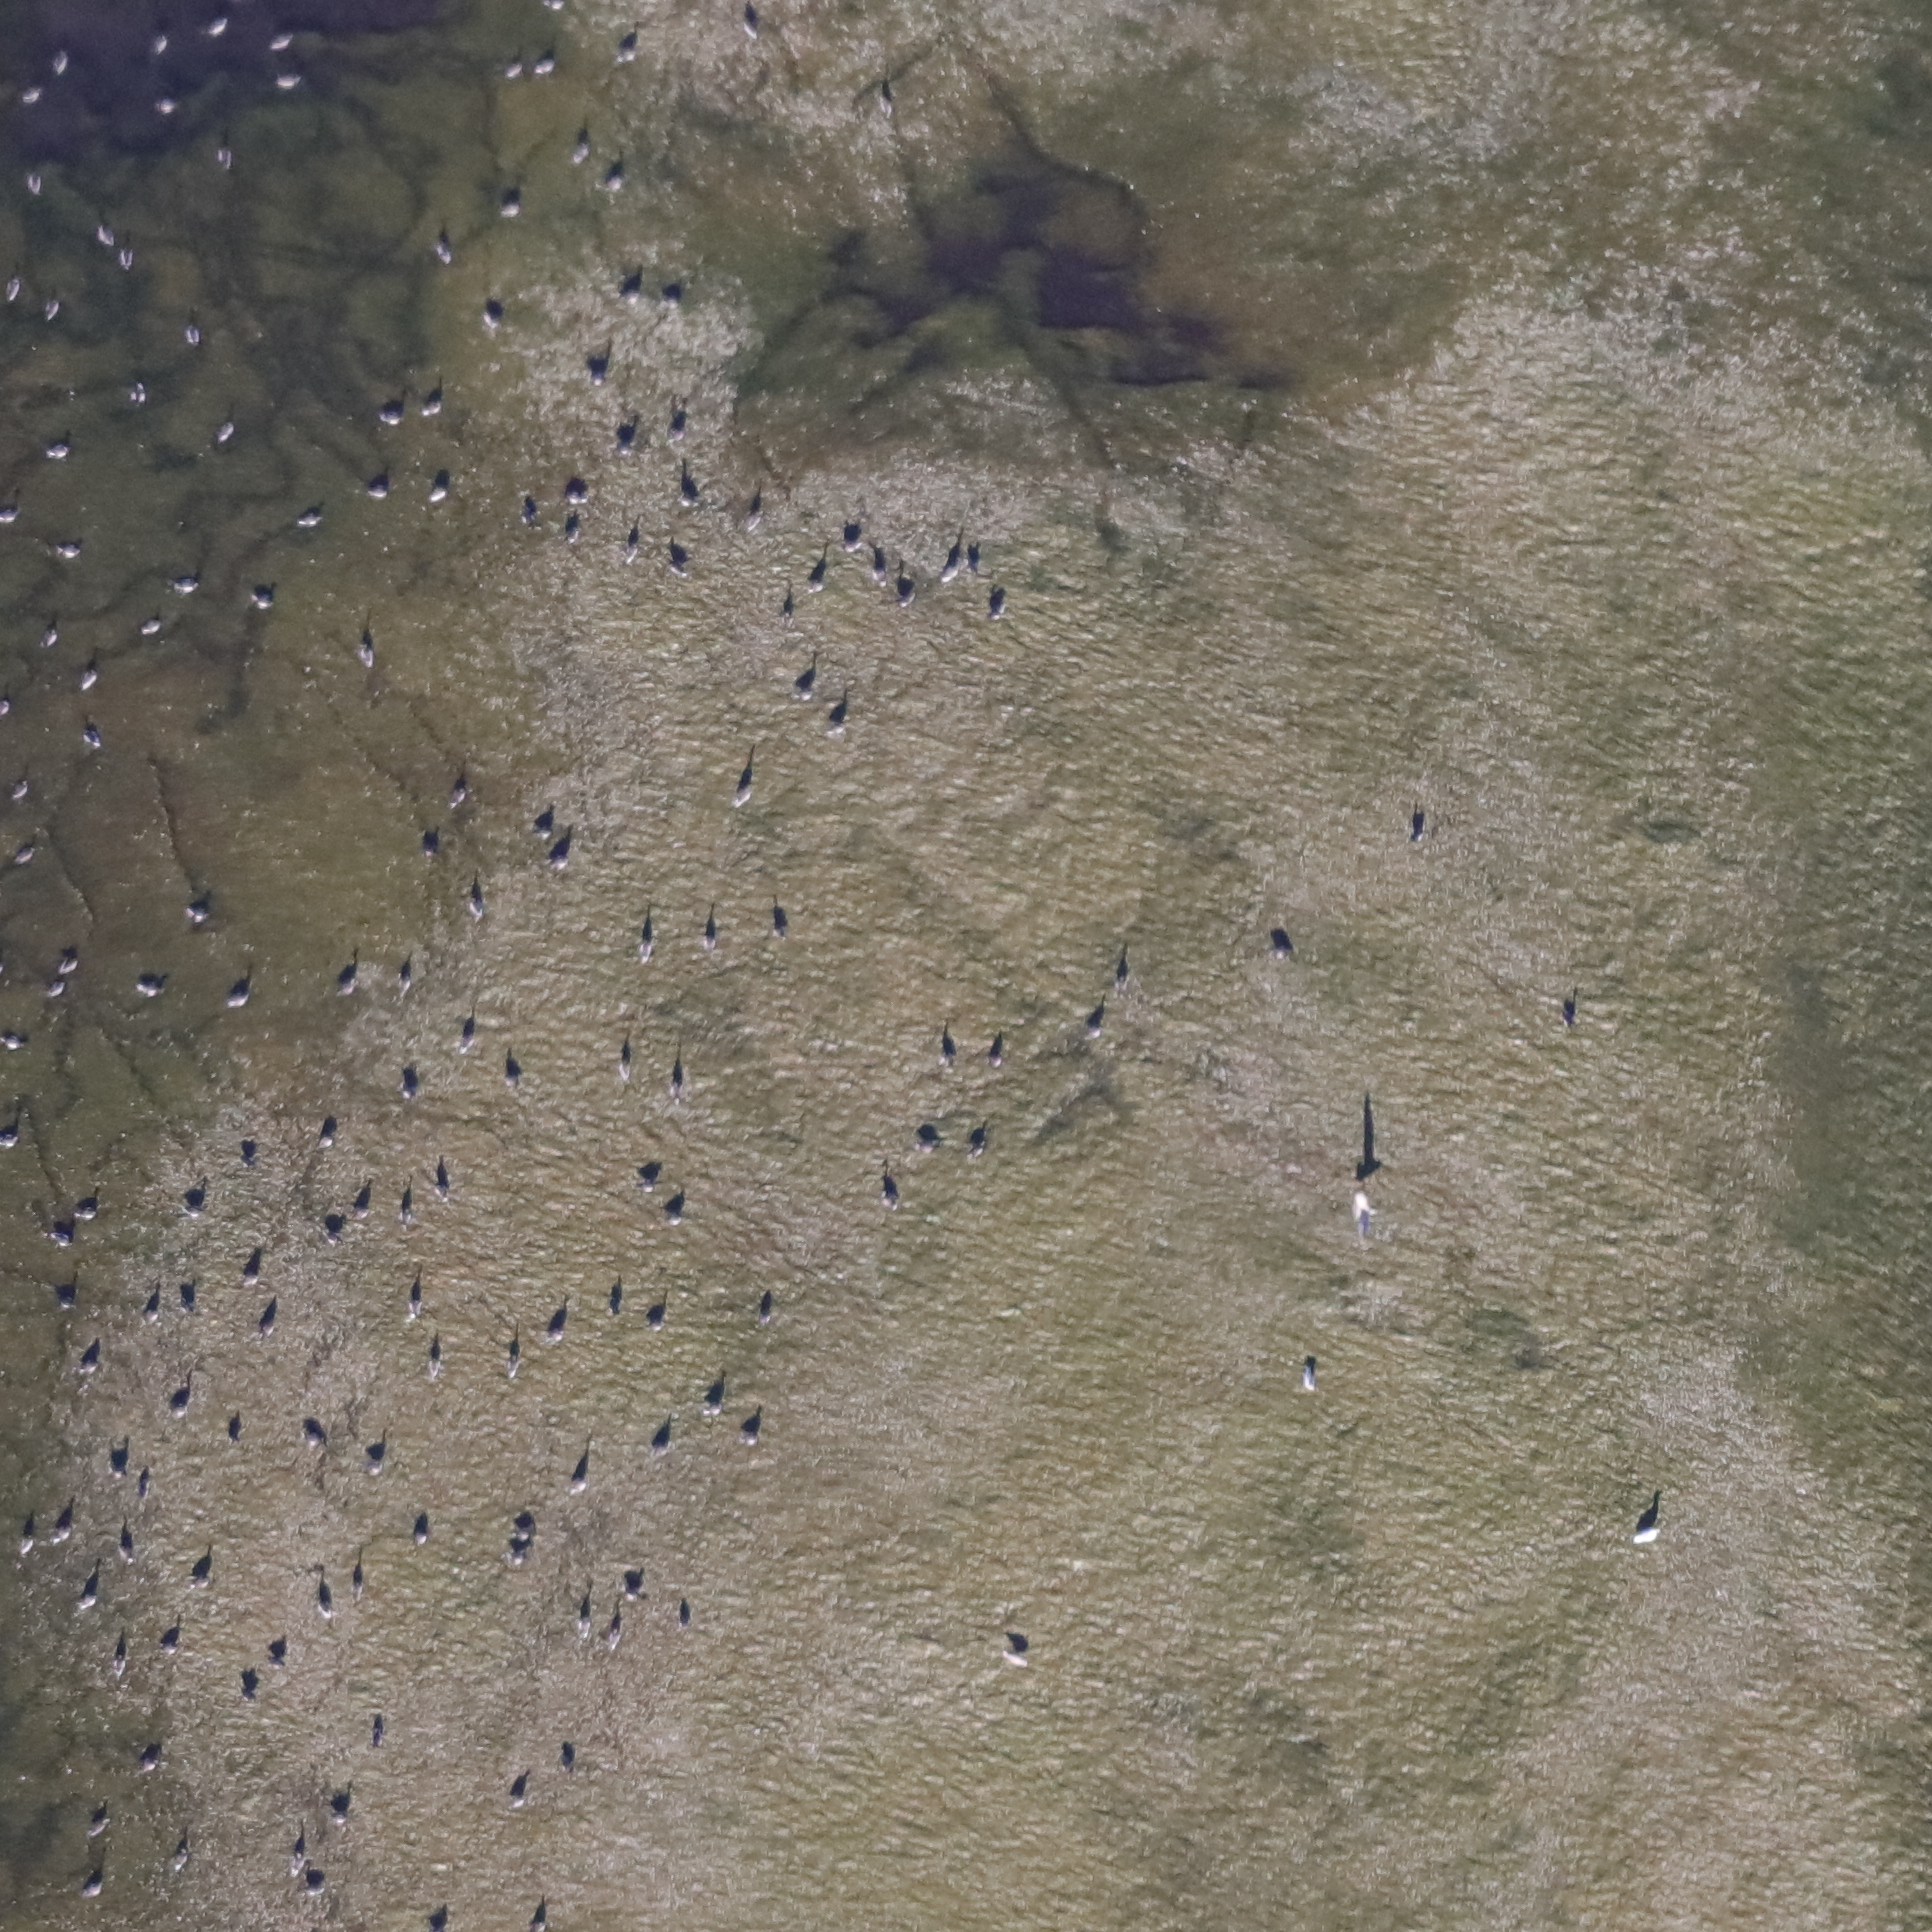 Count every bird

167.